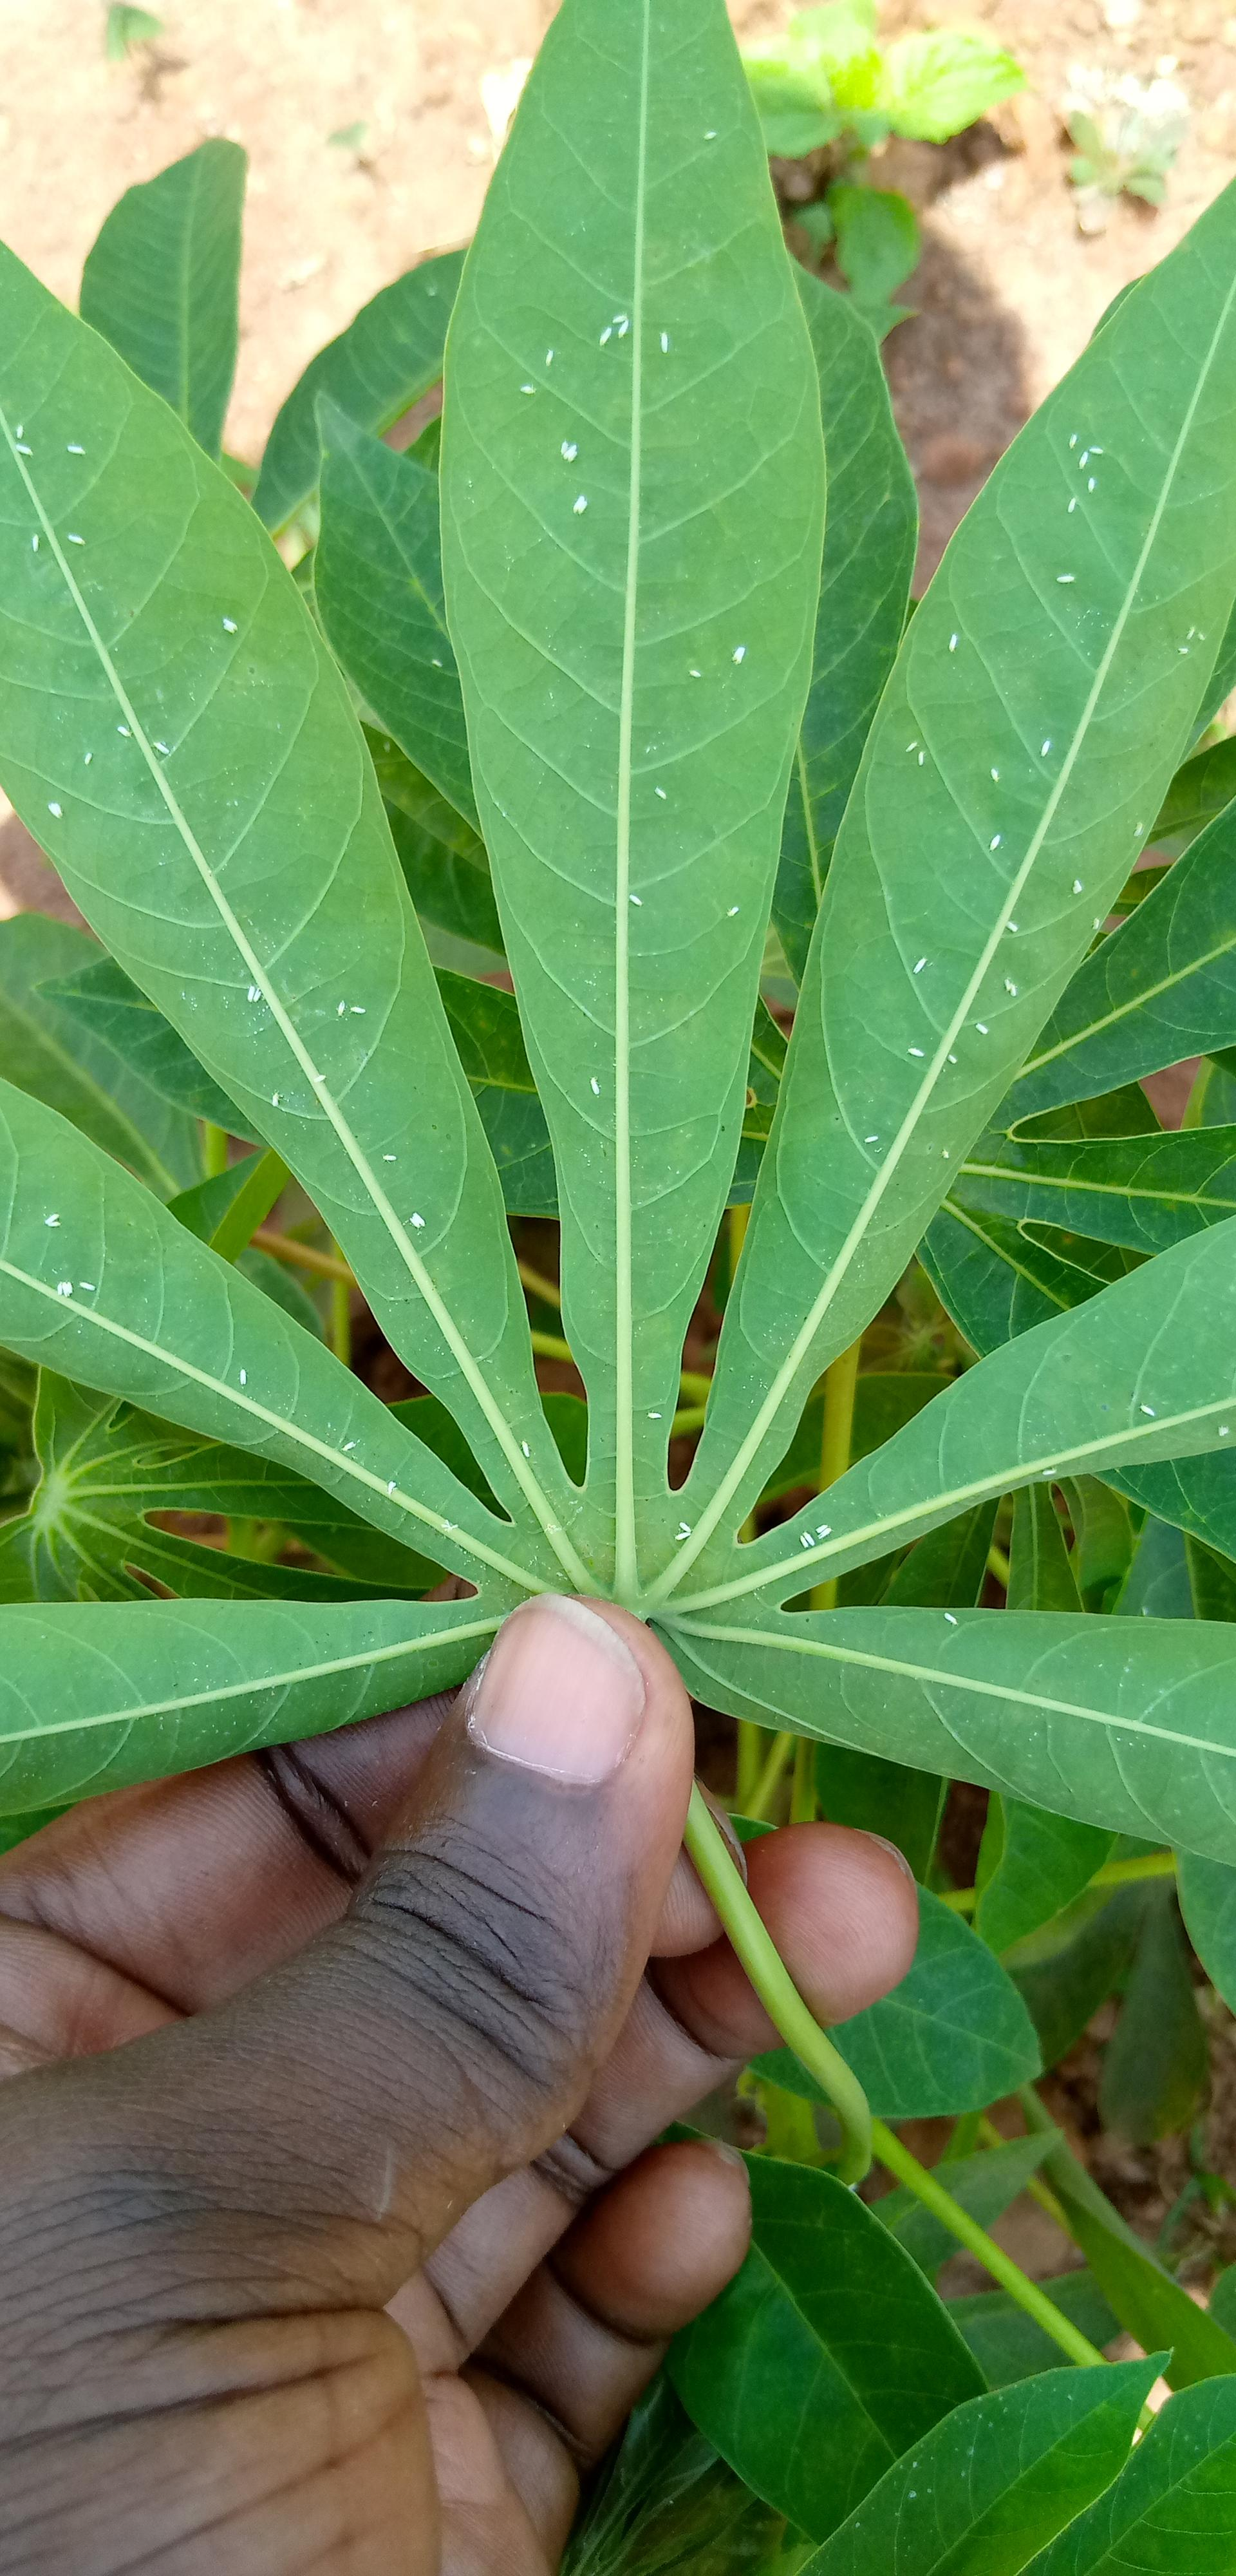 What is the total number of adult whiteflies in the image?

85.